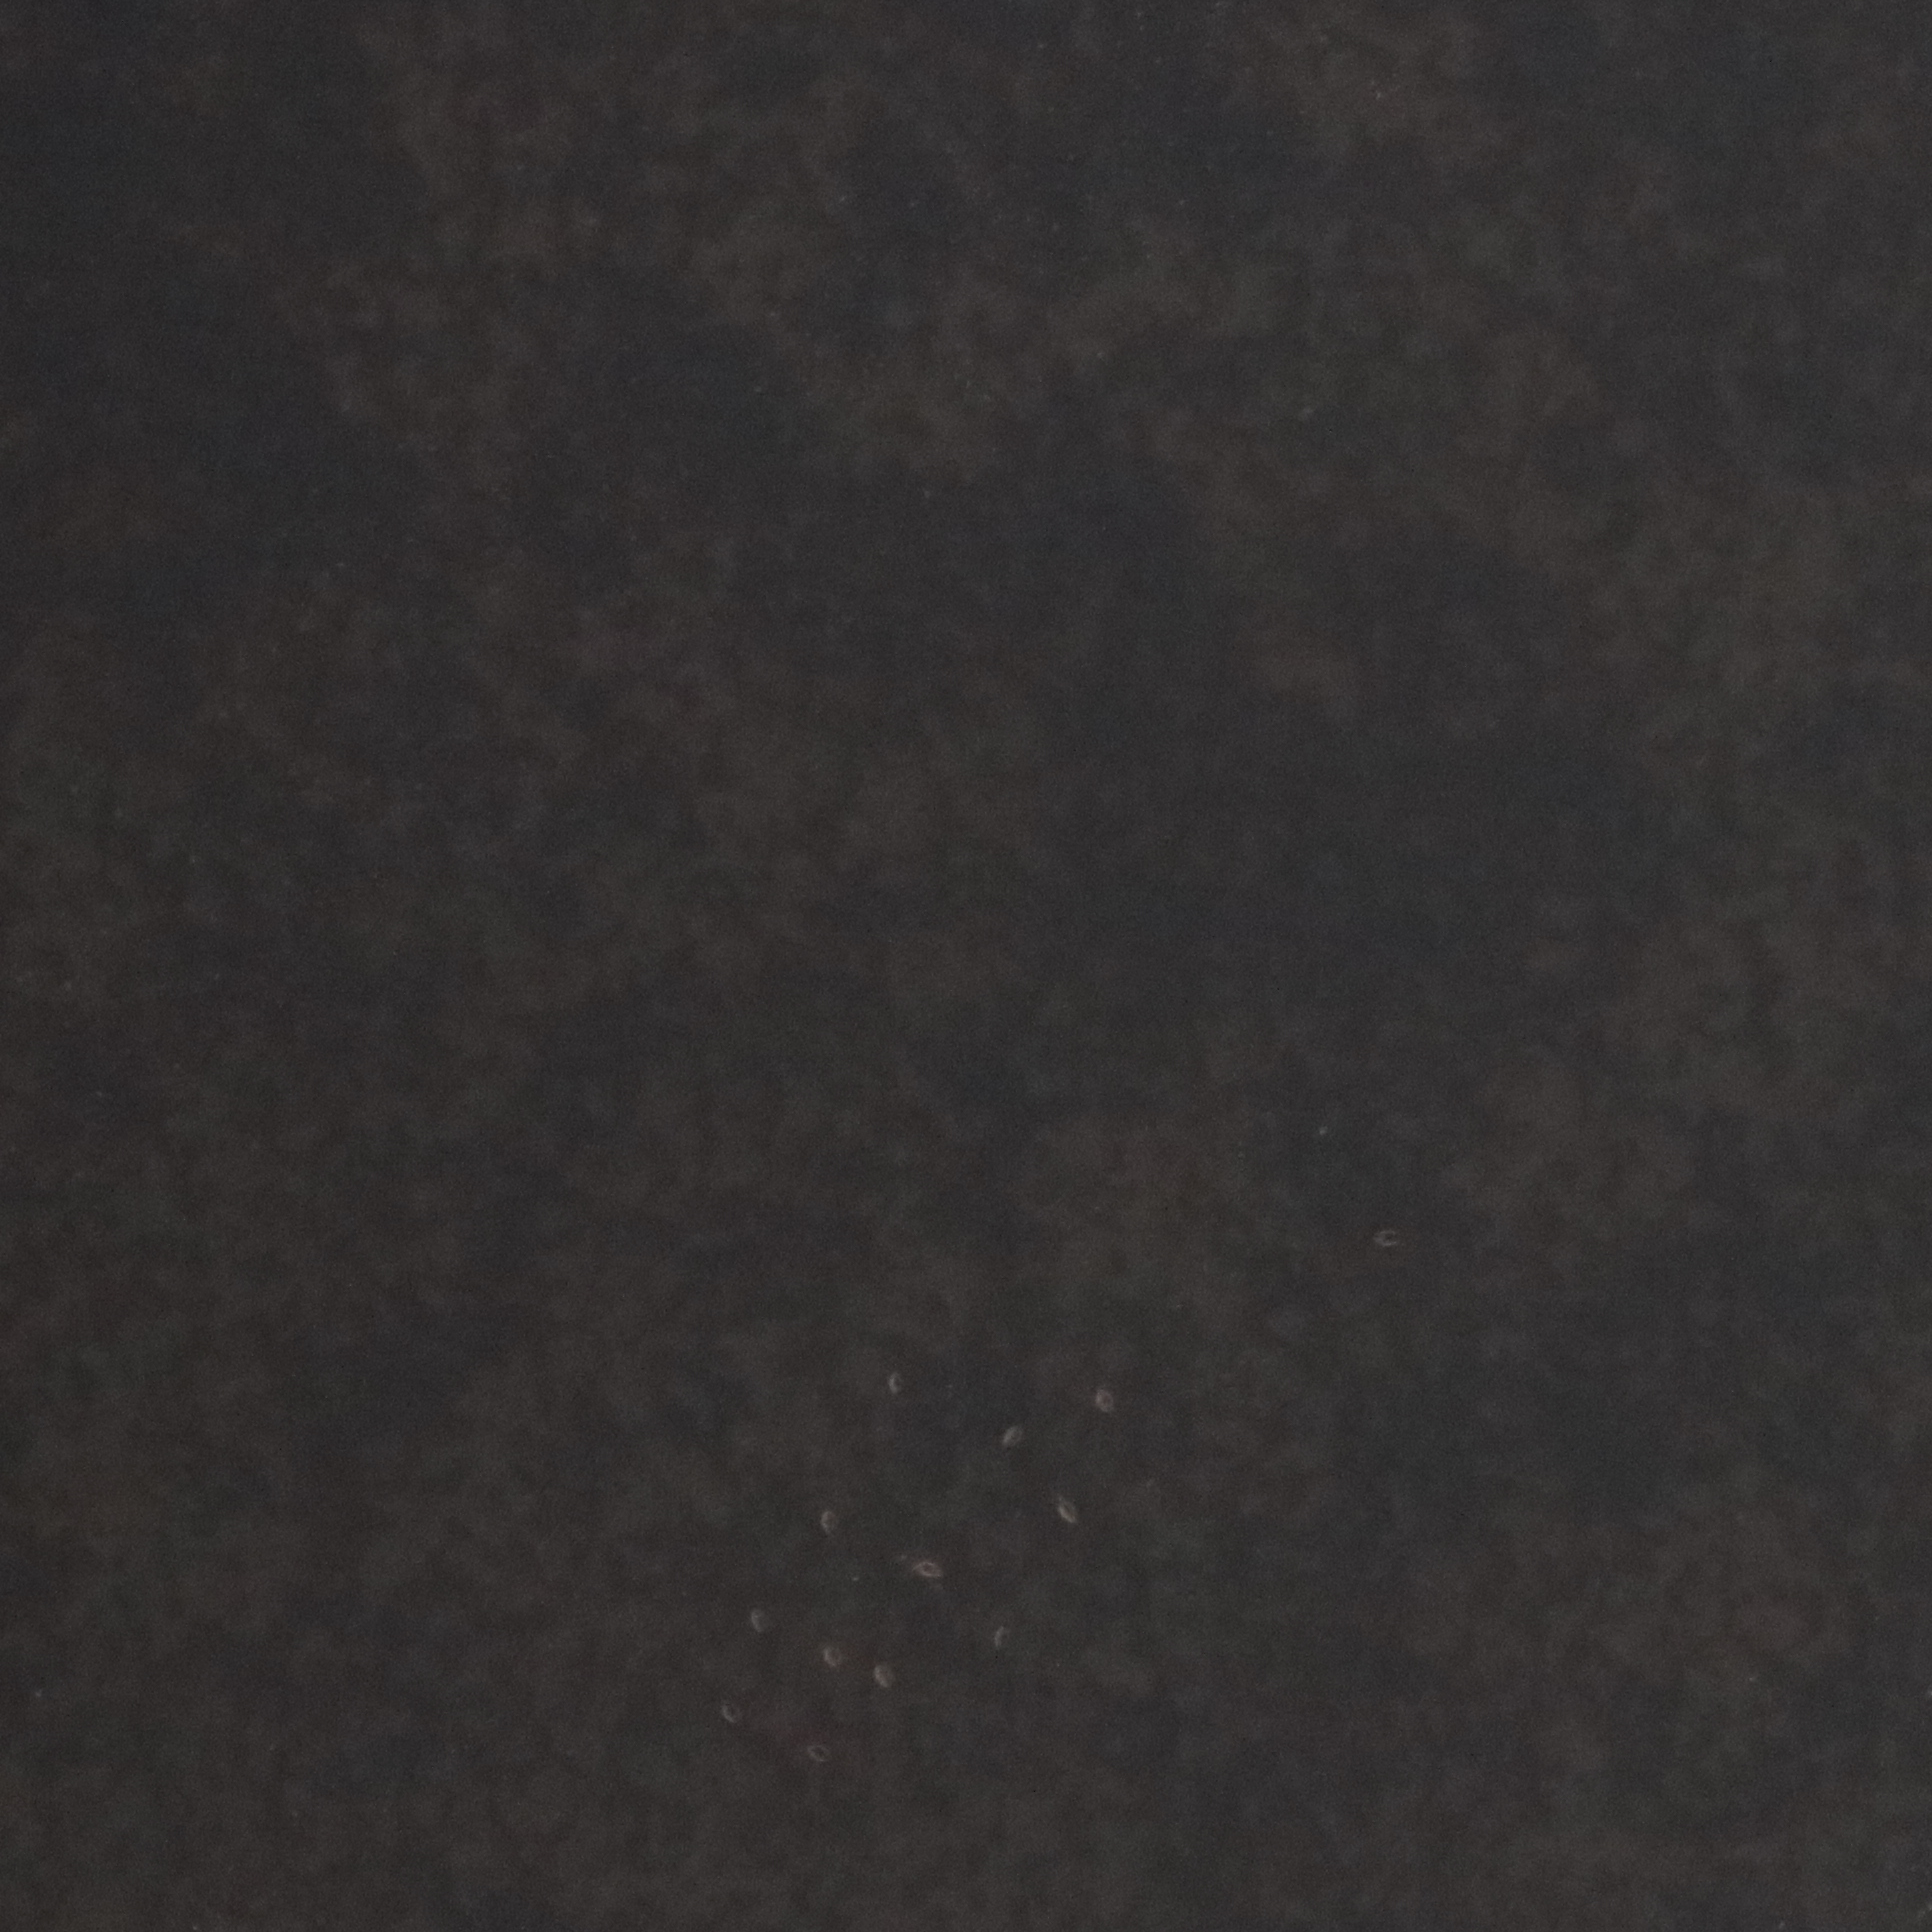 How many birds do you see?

13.